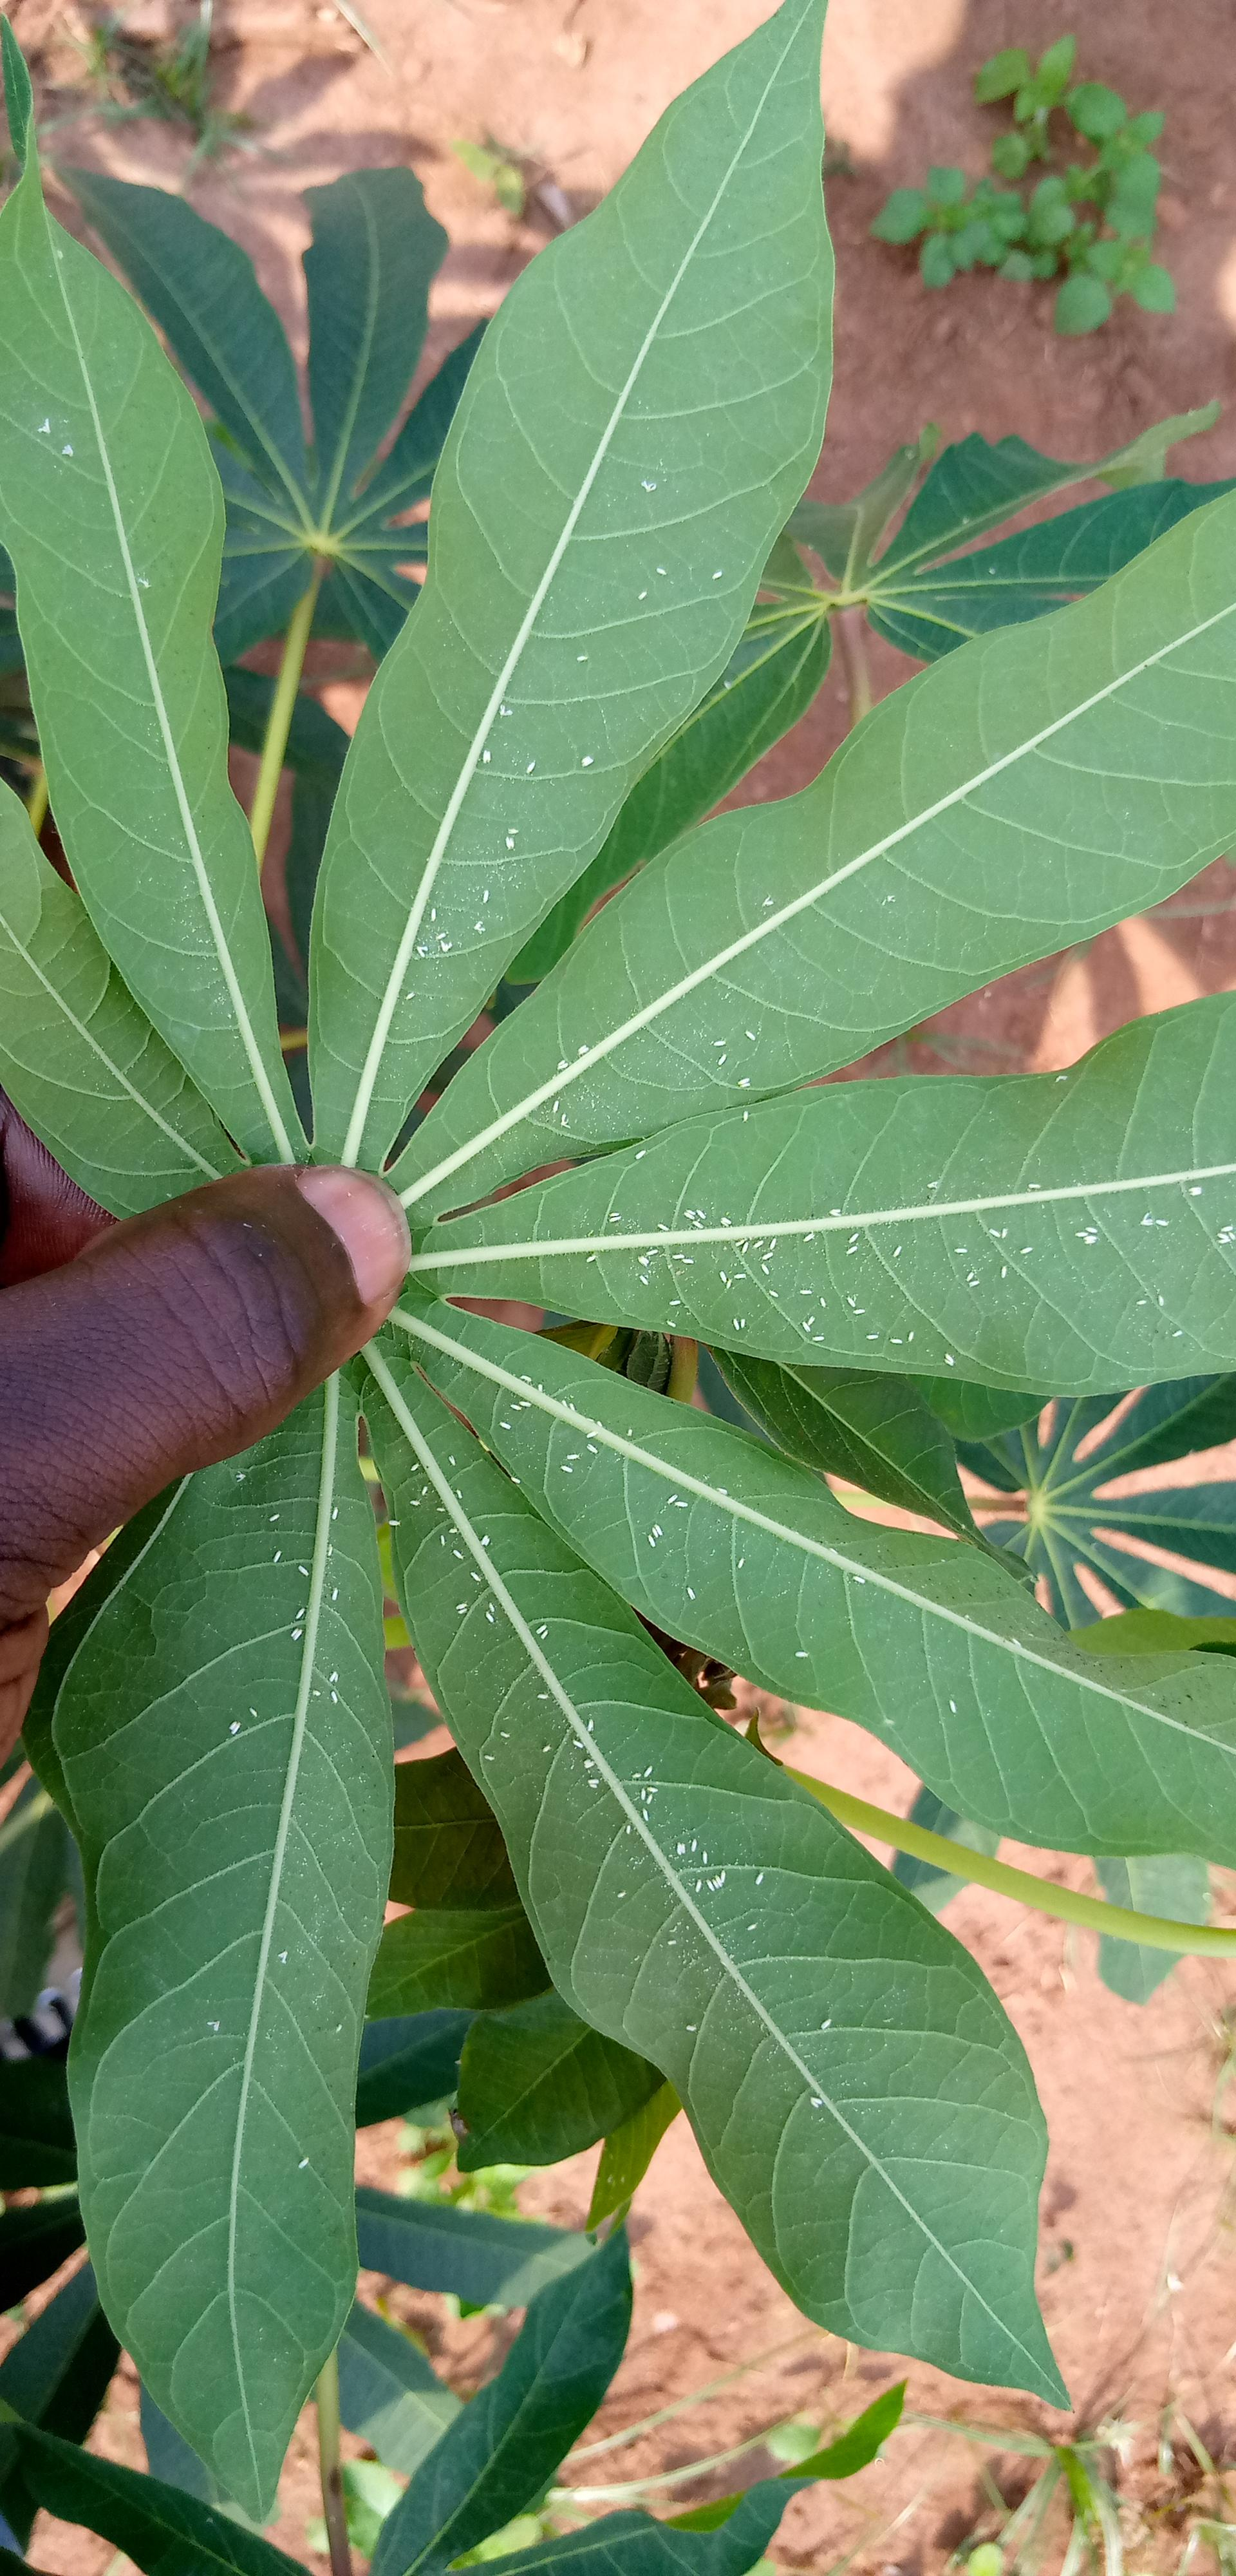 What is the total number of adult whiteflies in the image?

176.